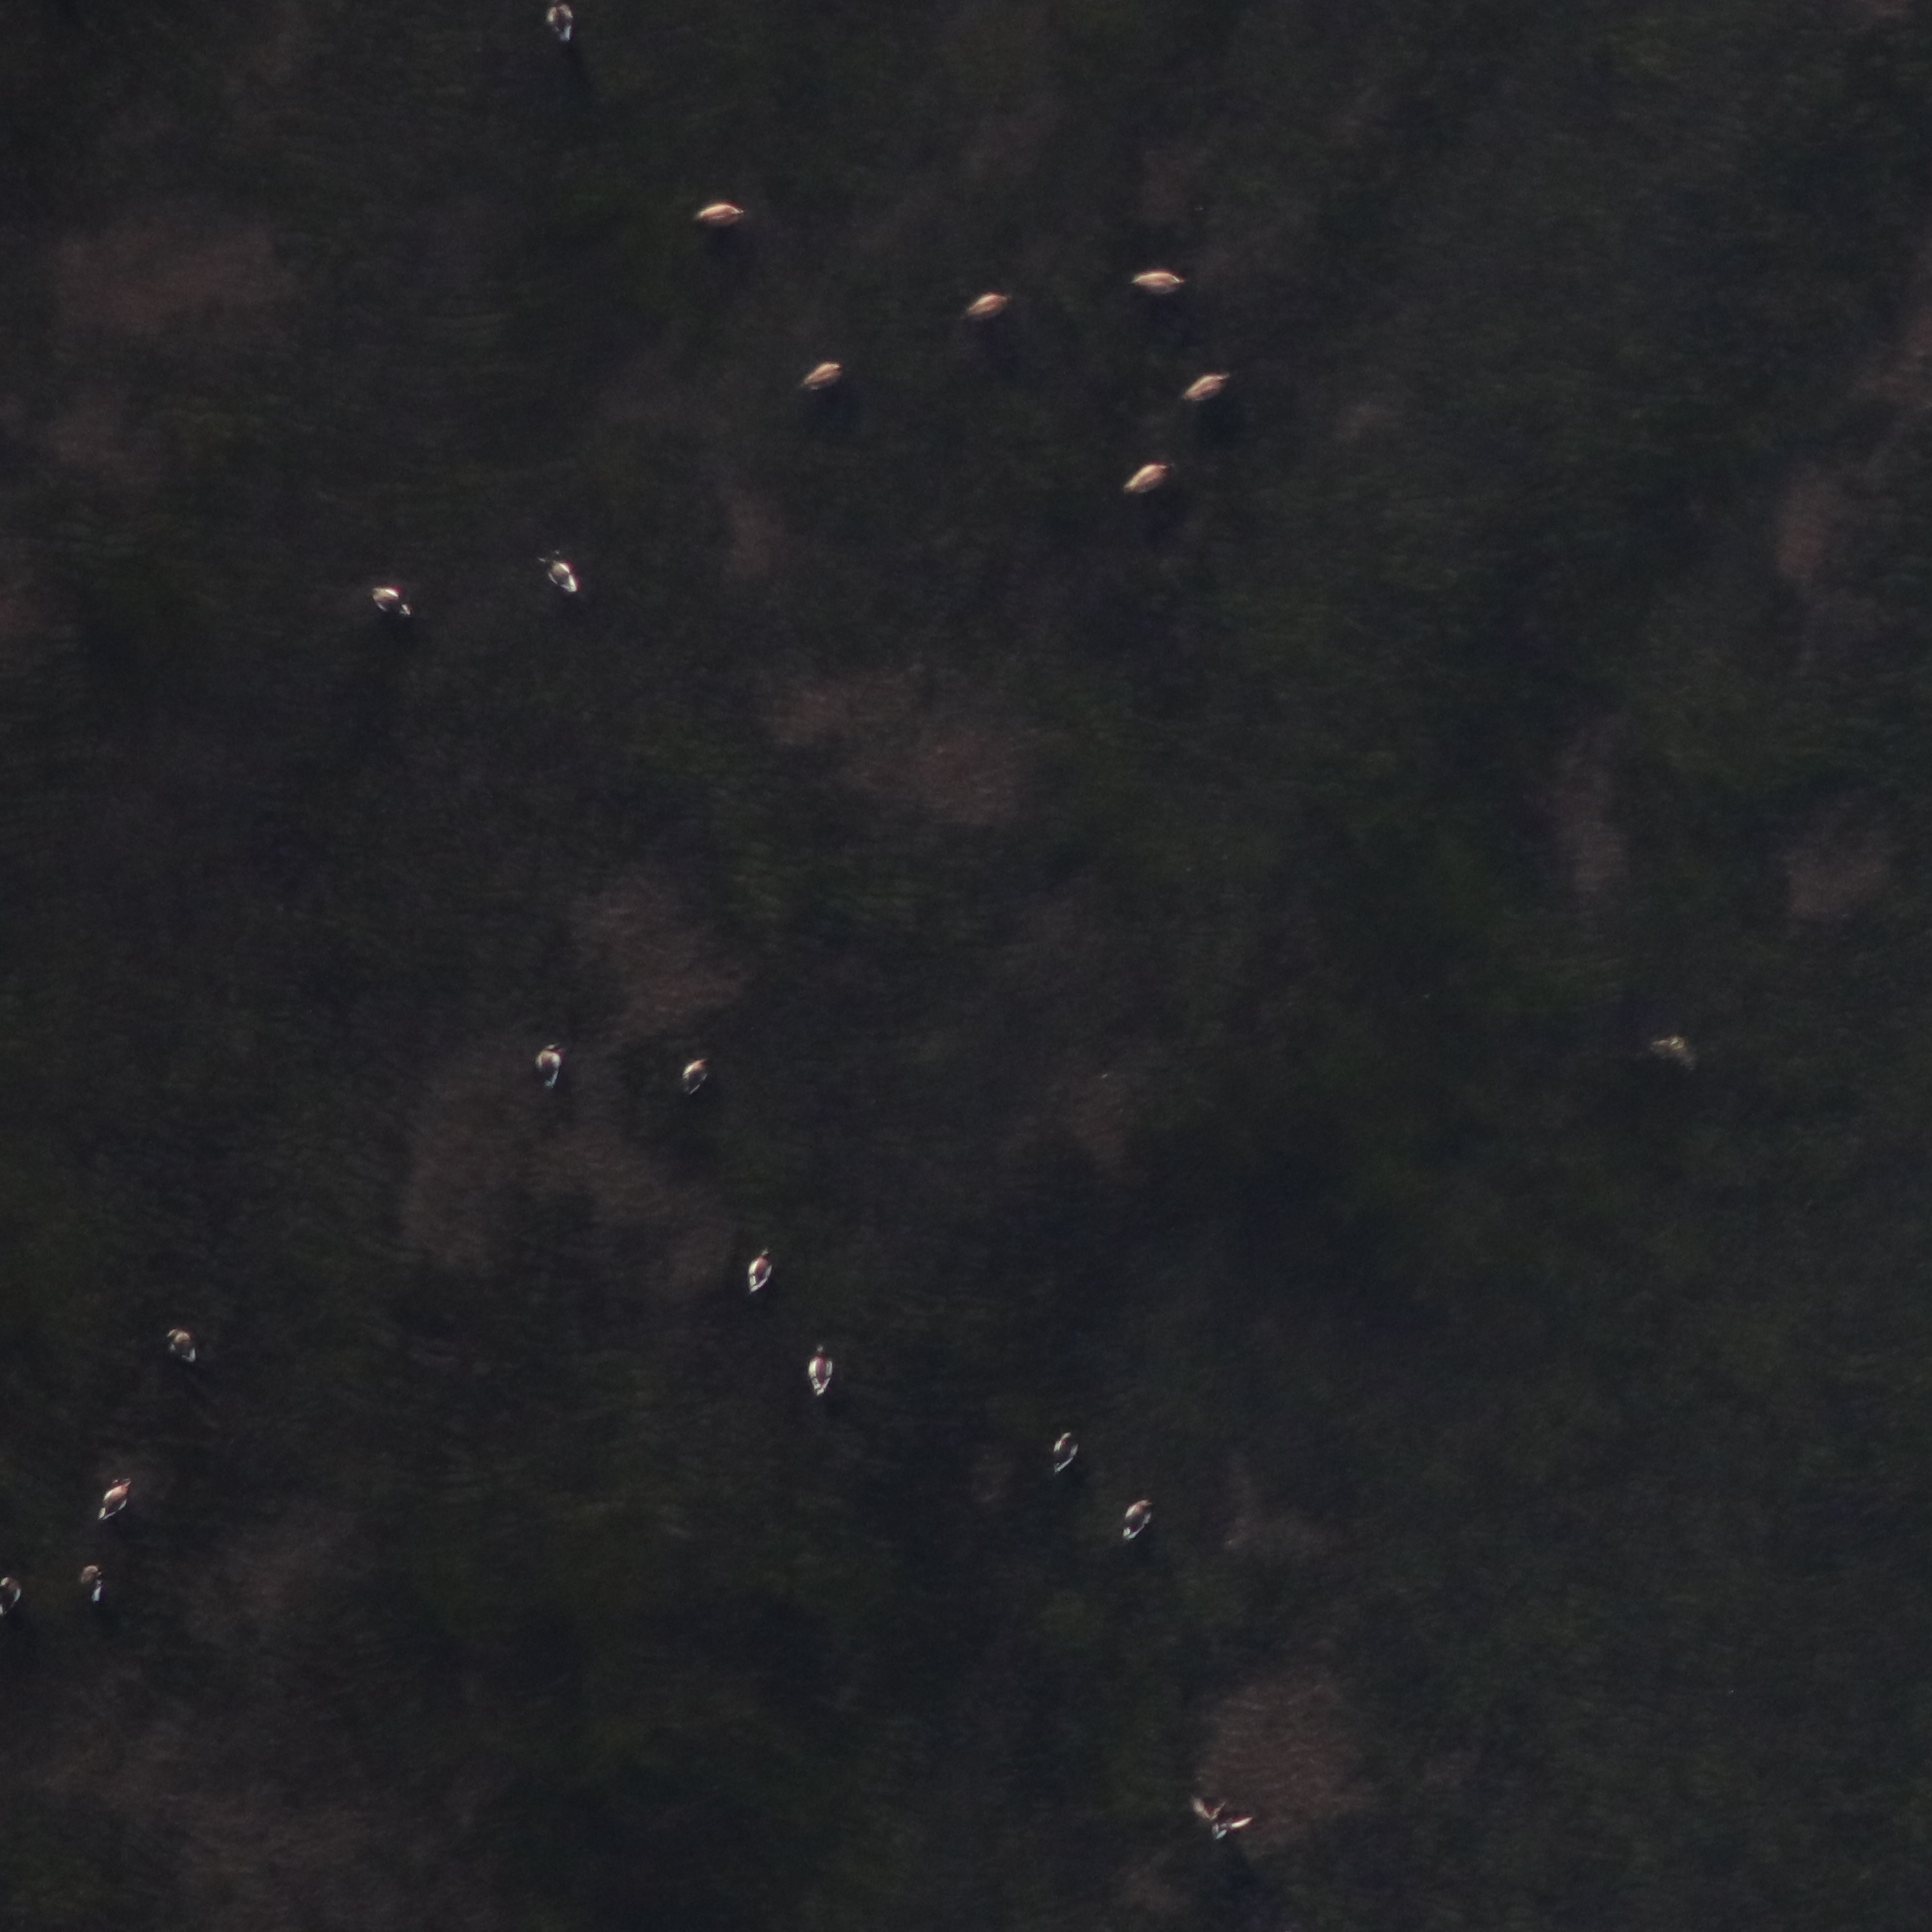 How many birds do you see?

19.